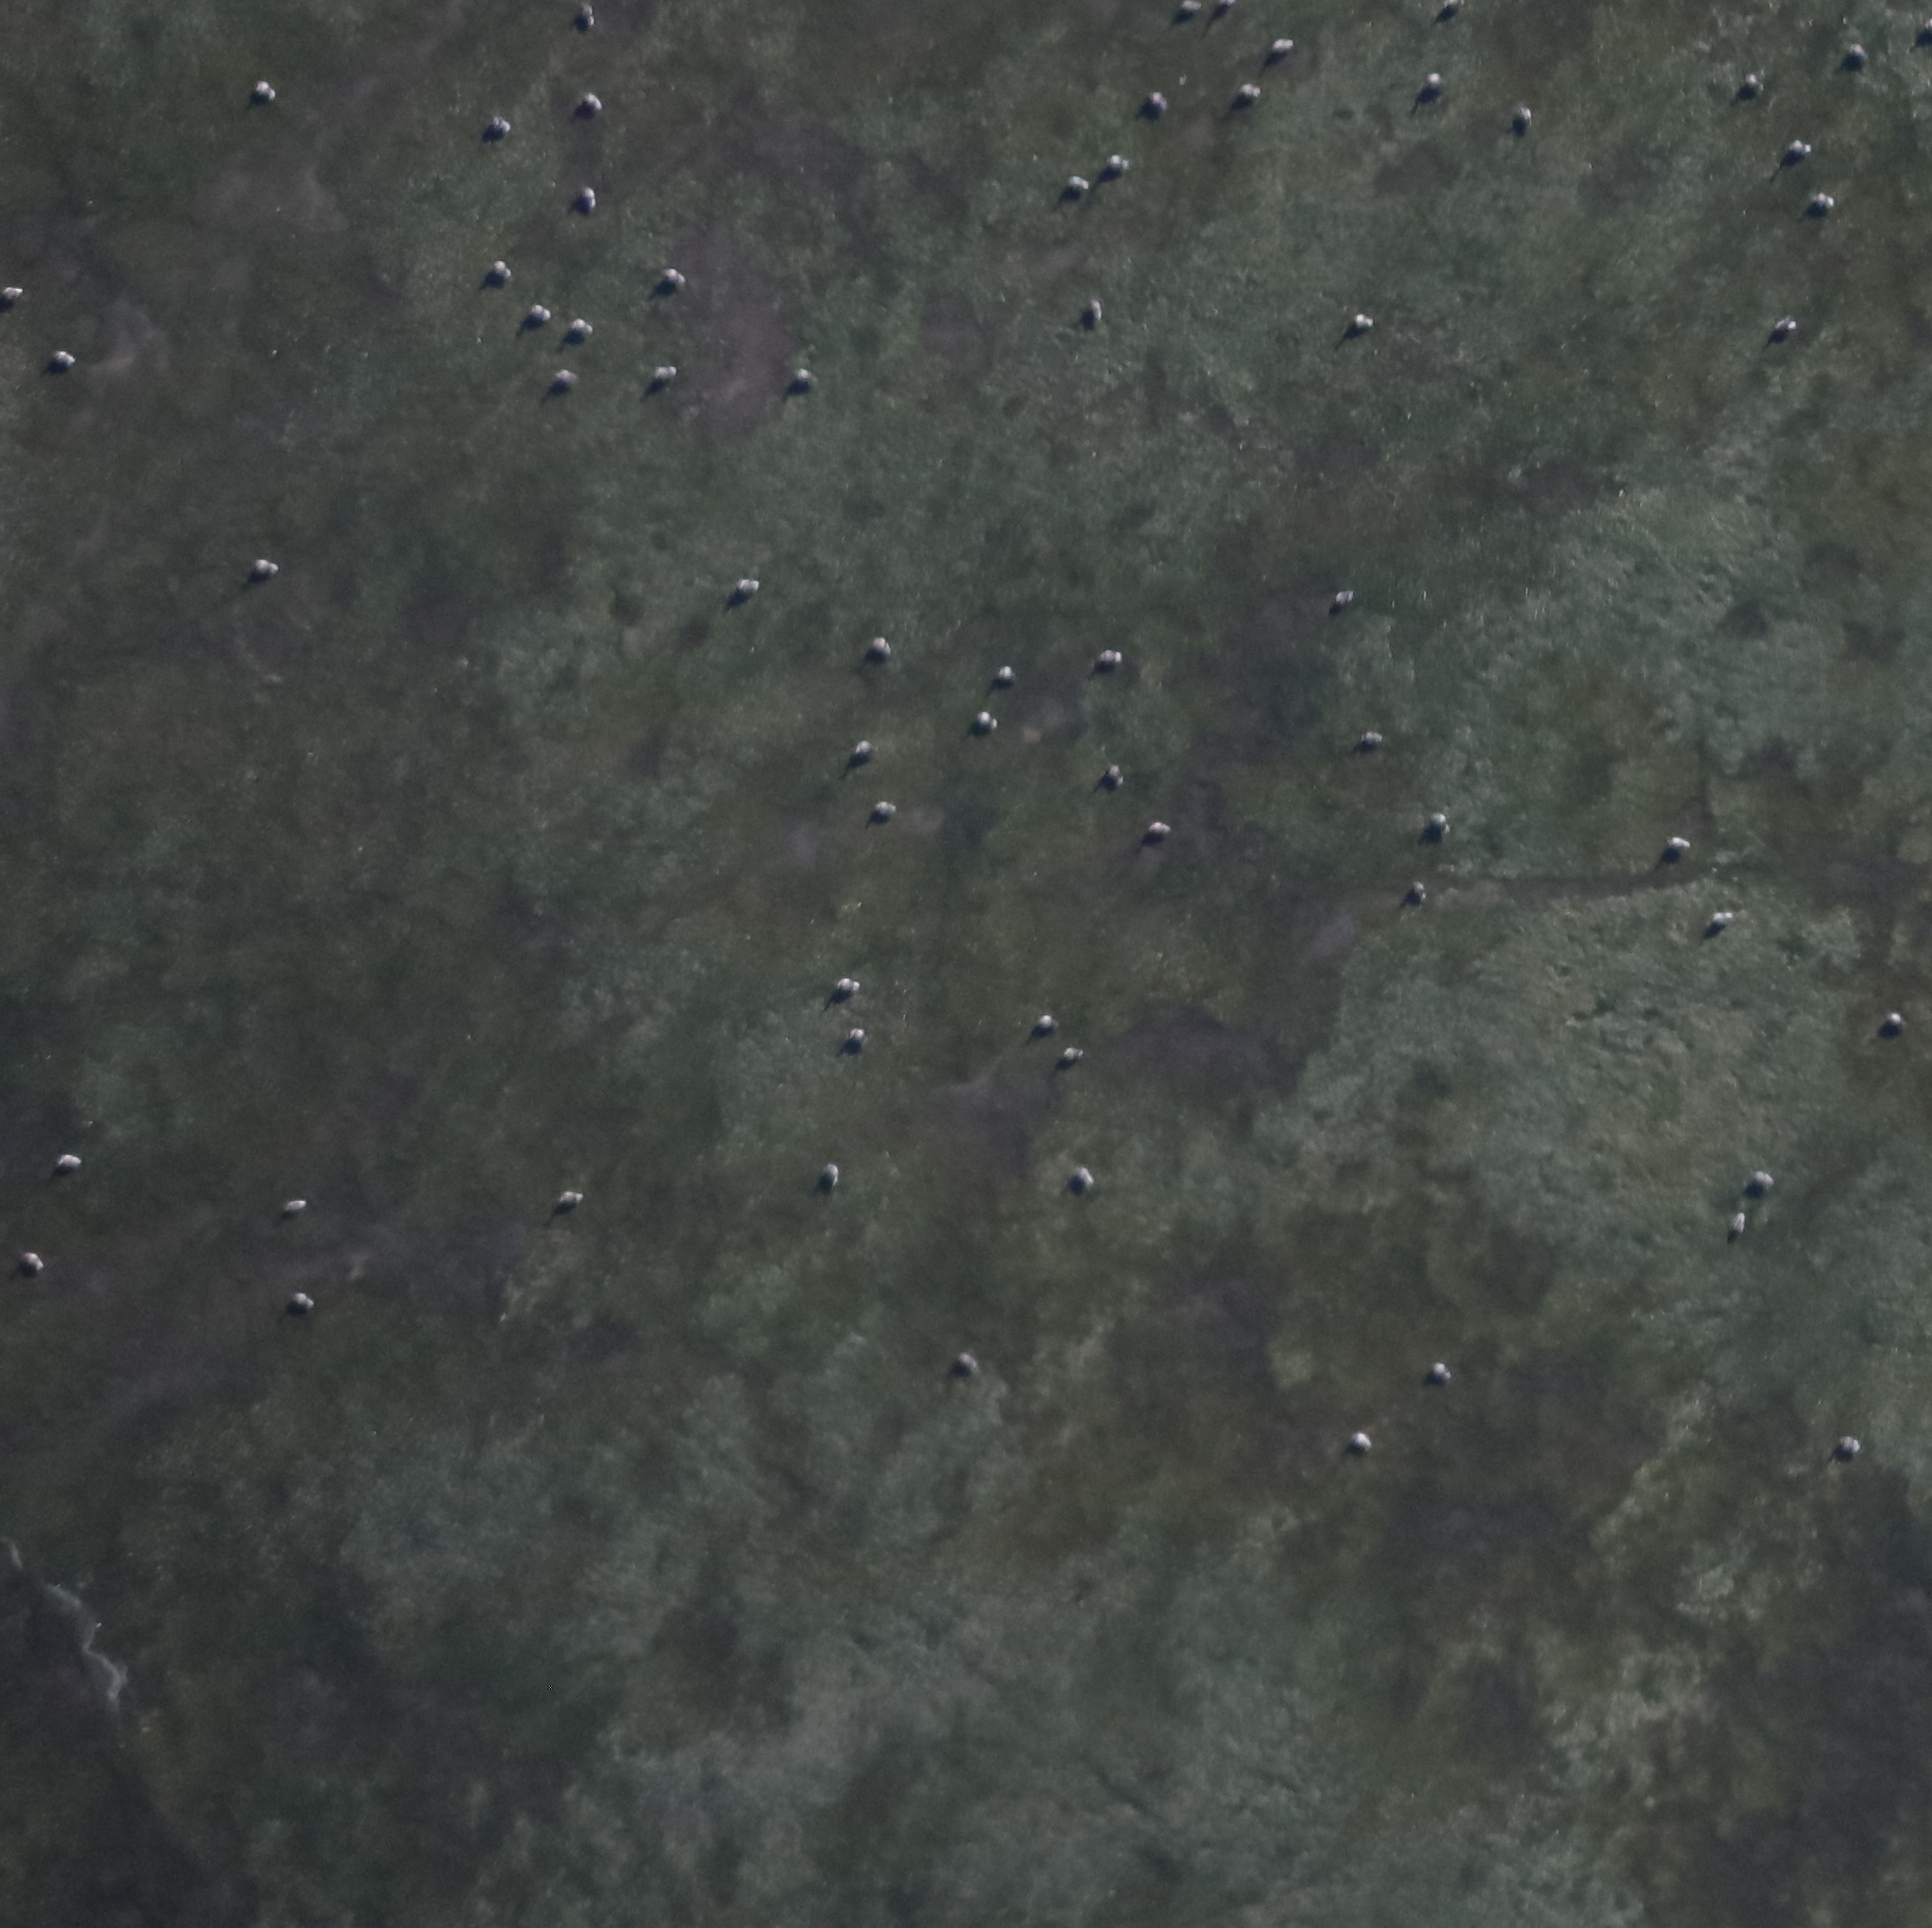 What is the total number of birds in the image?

64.